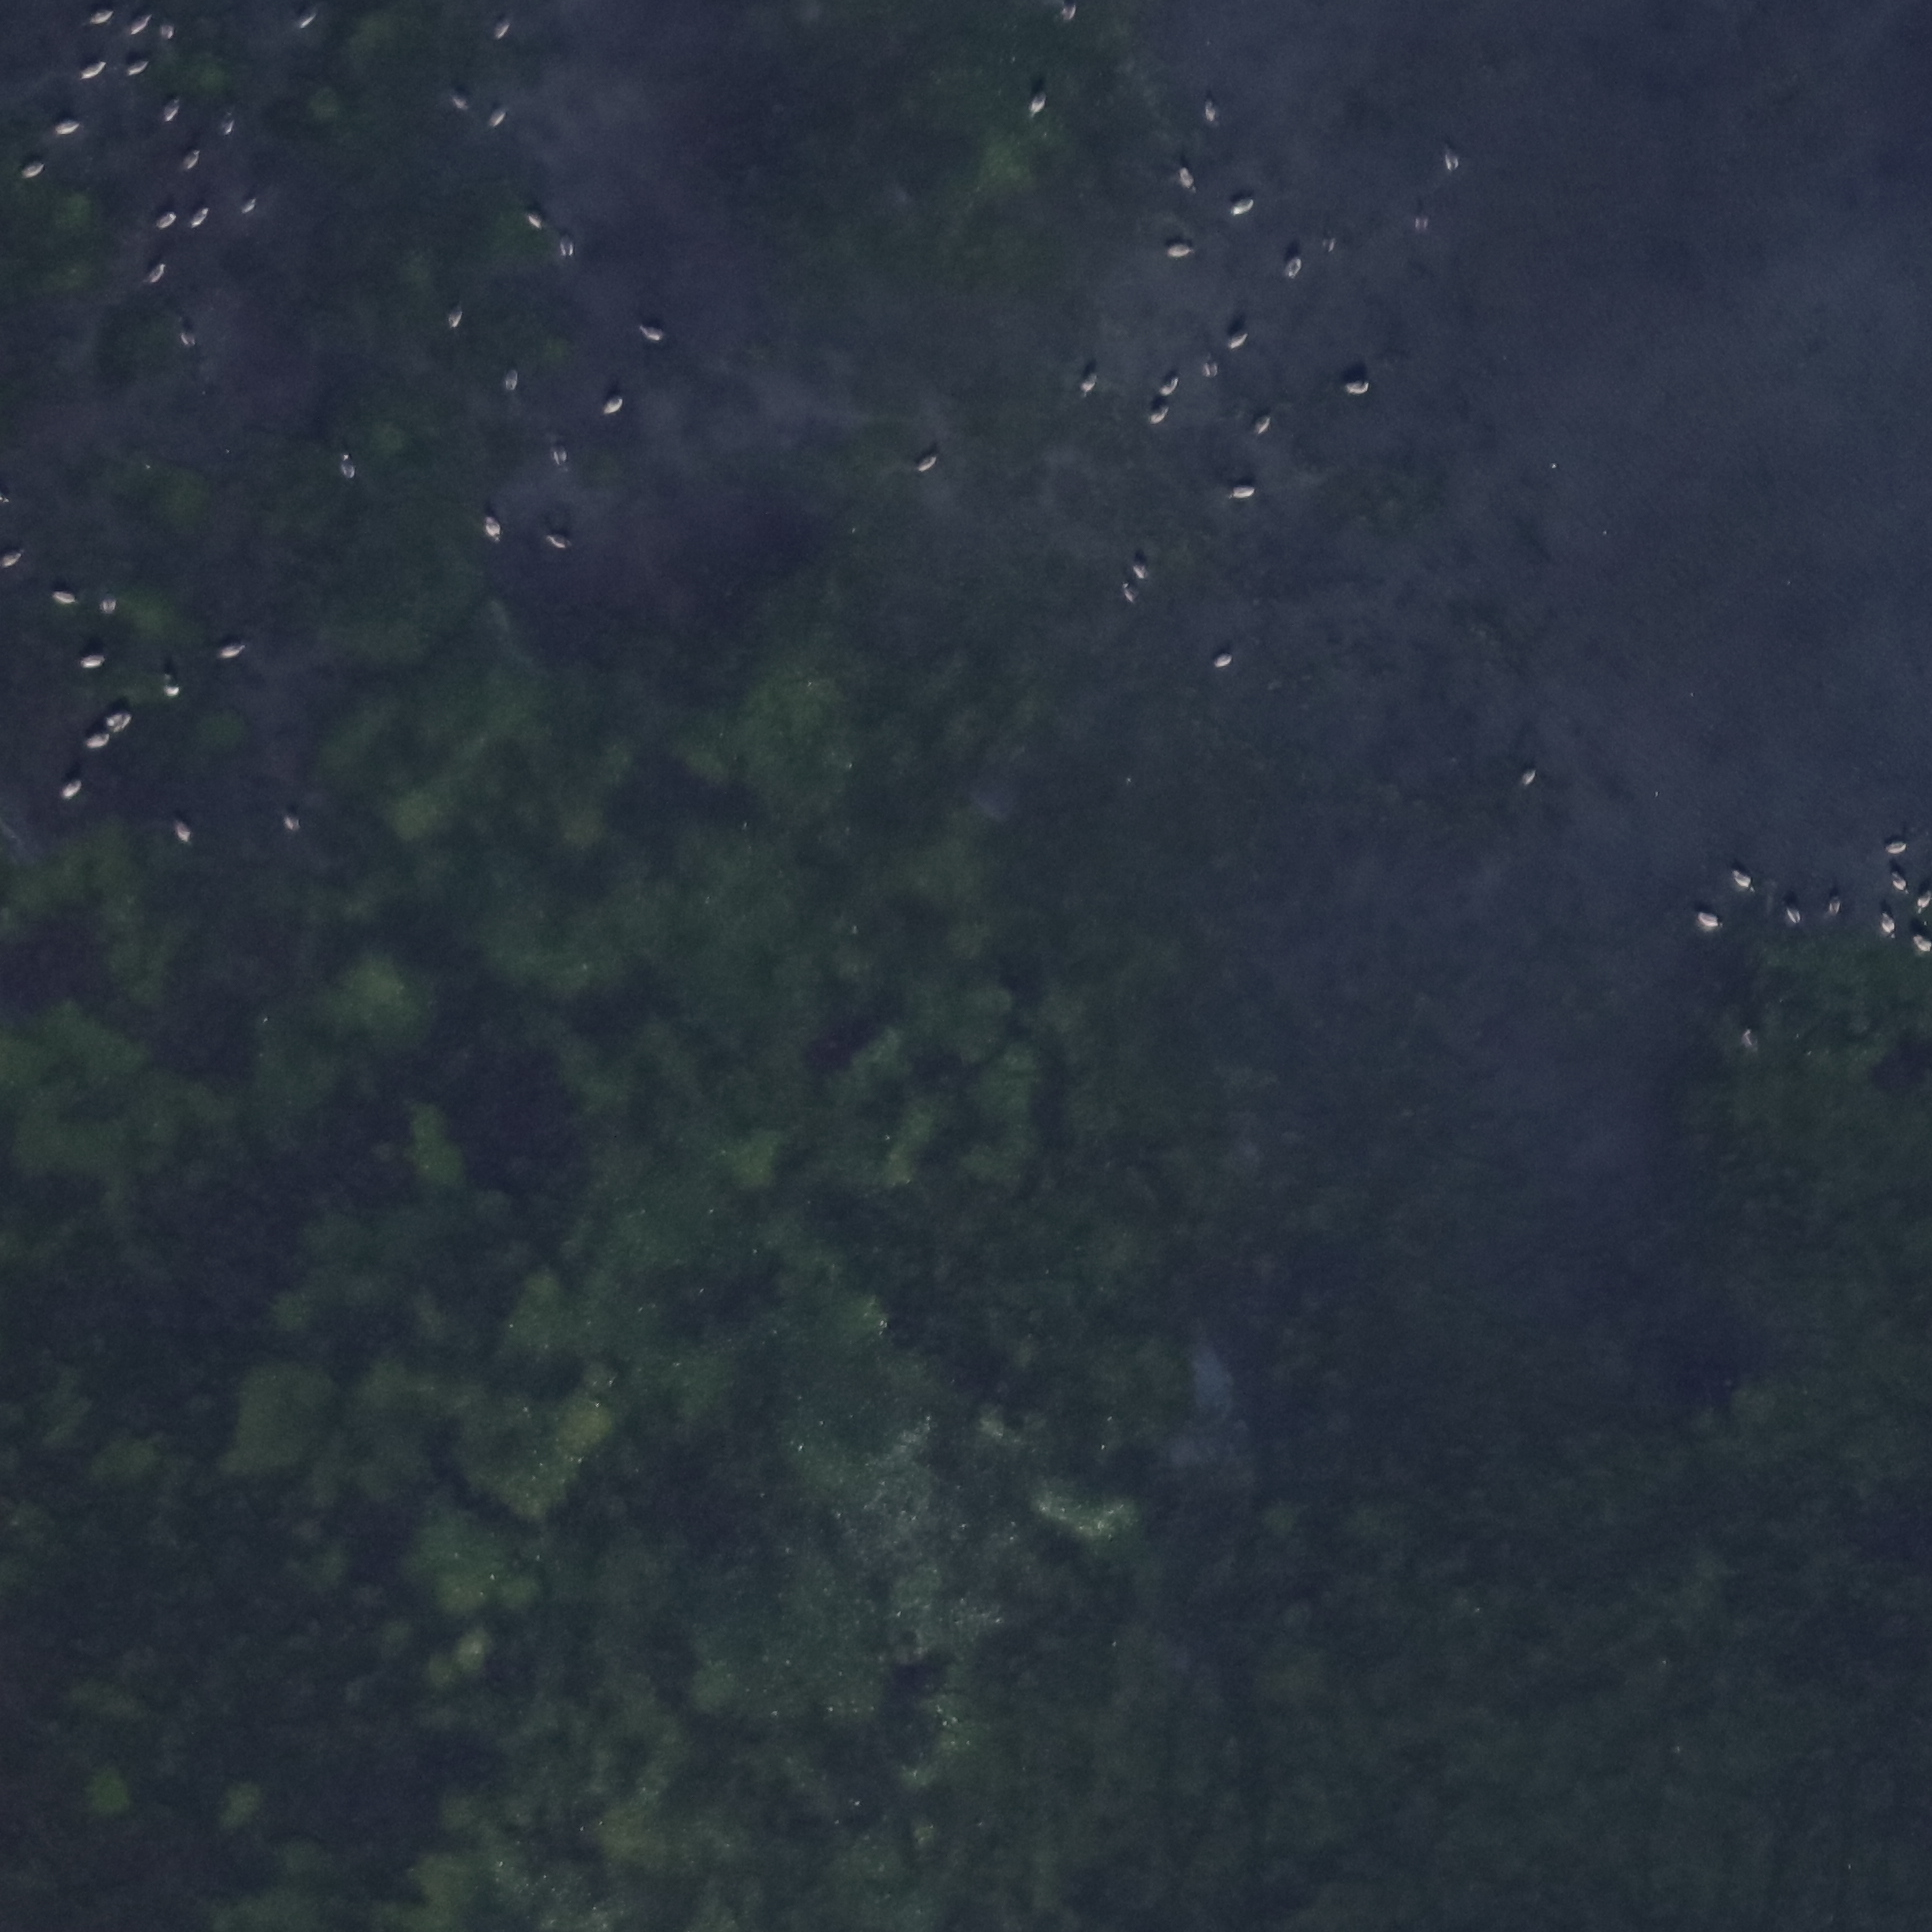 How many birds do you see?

72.